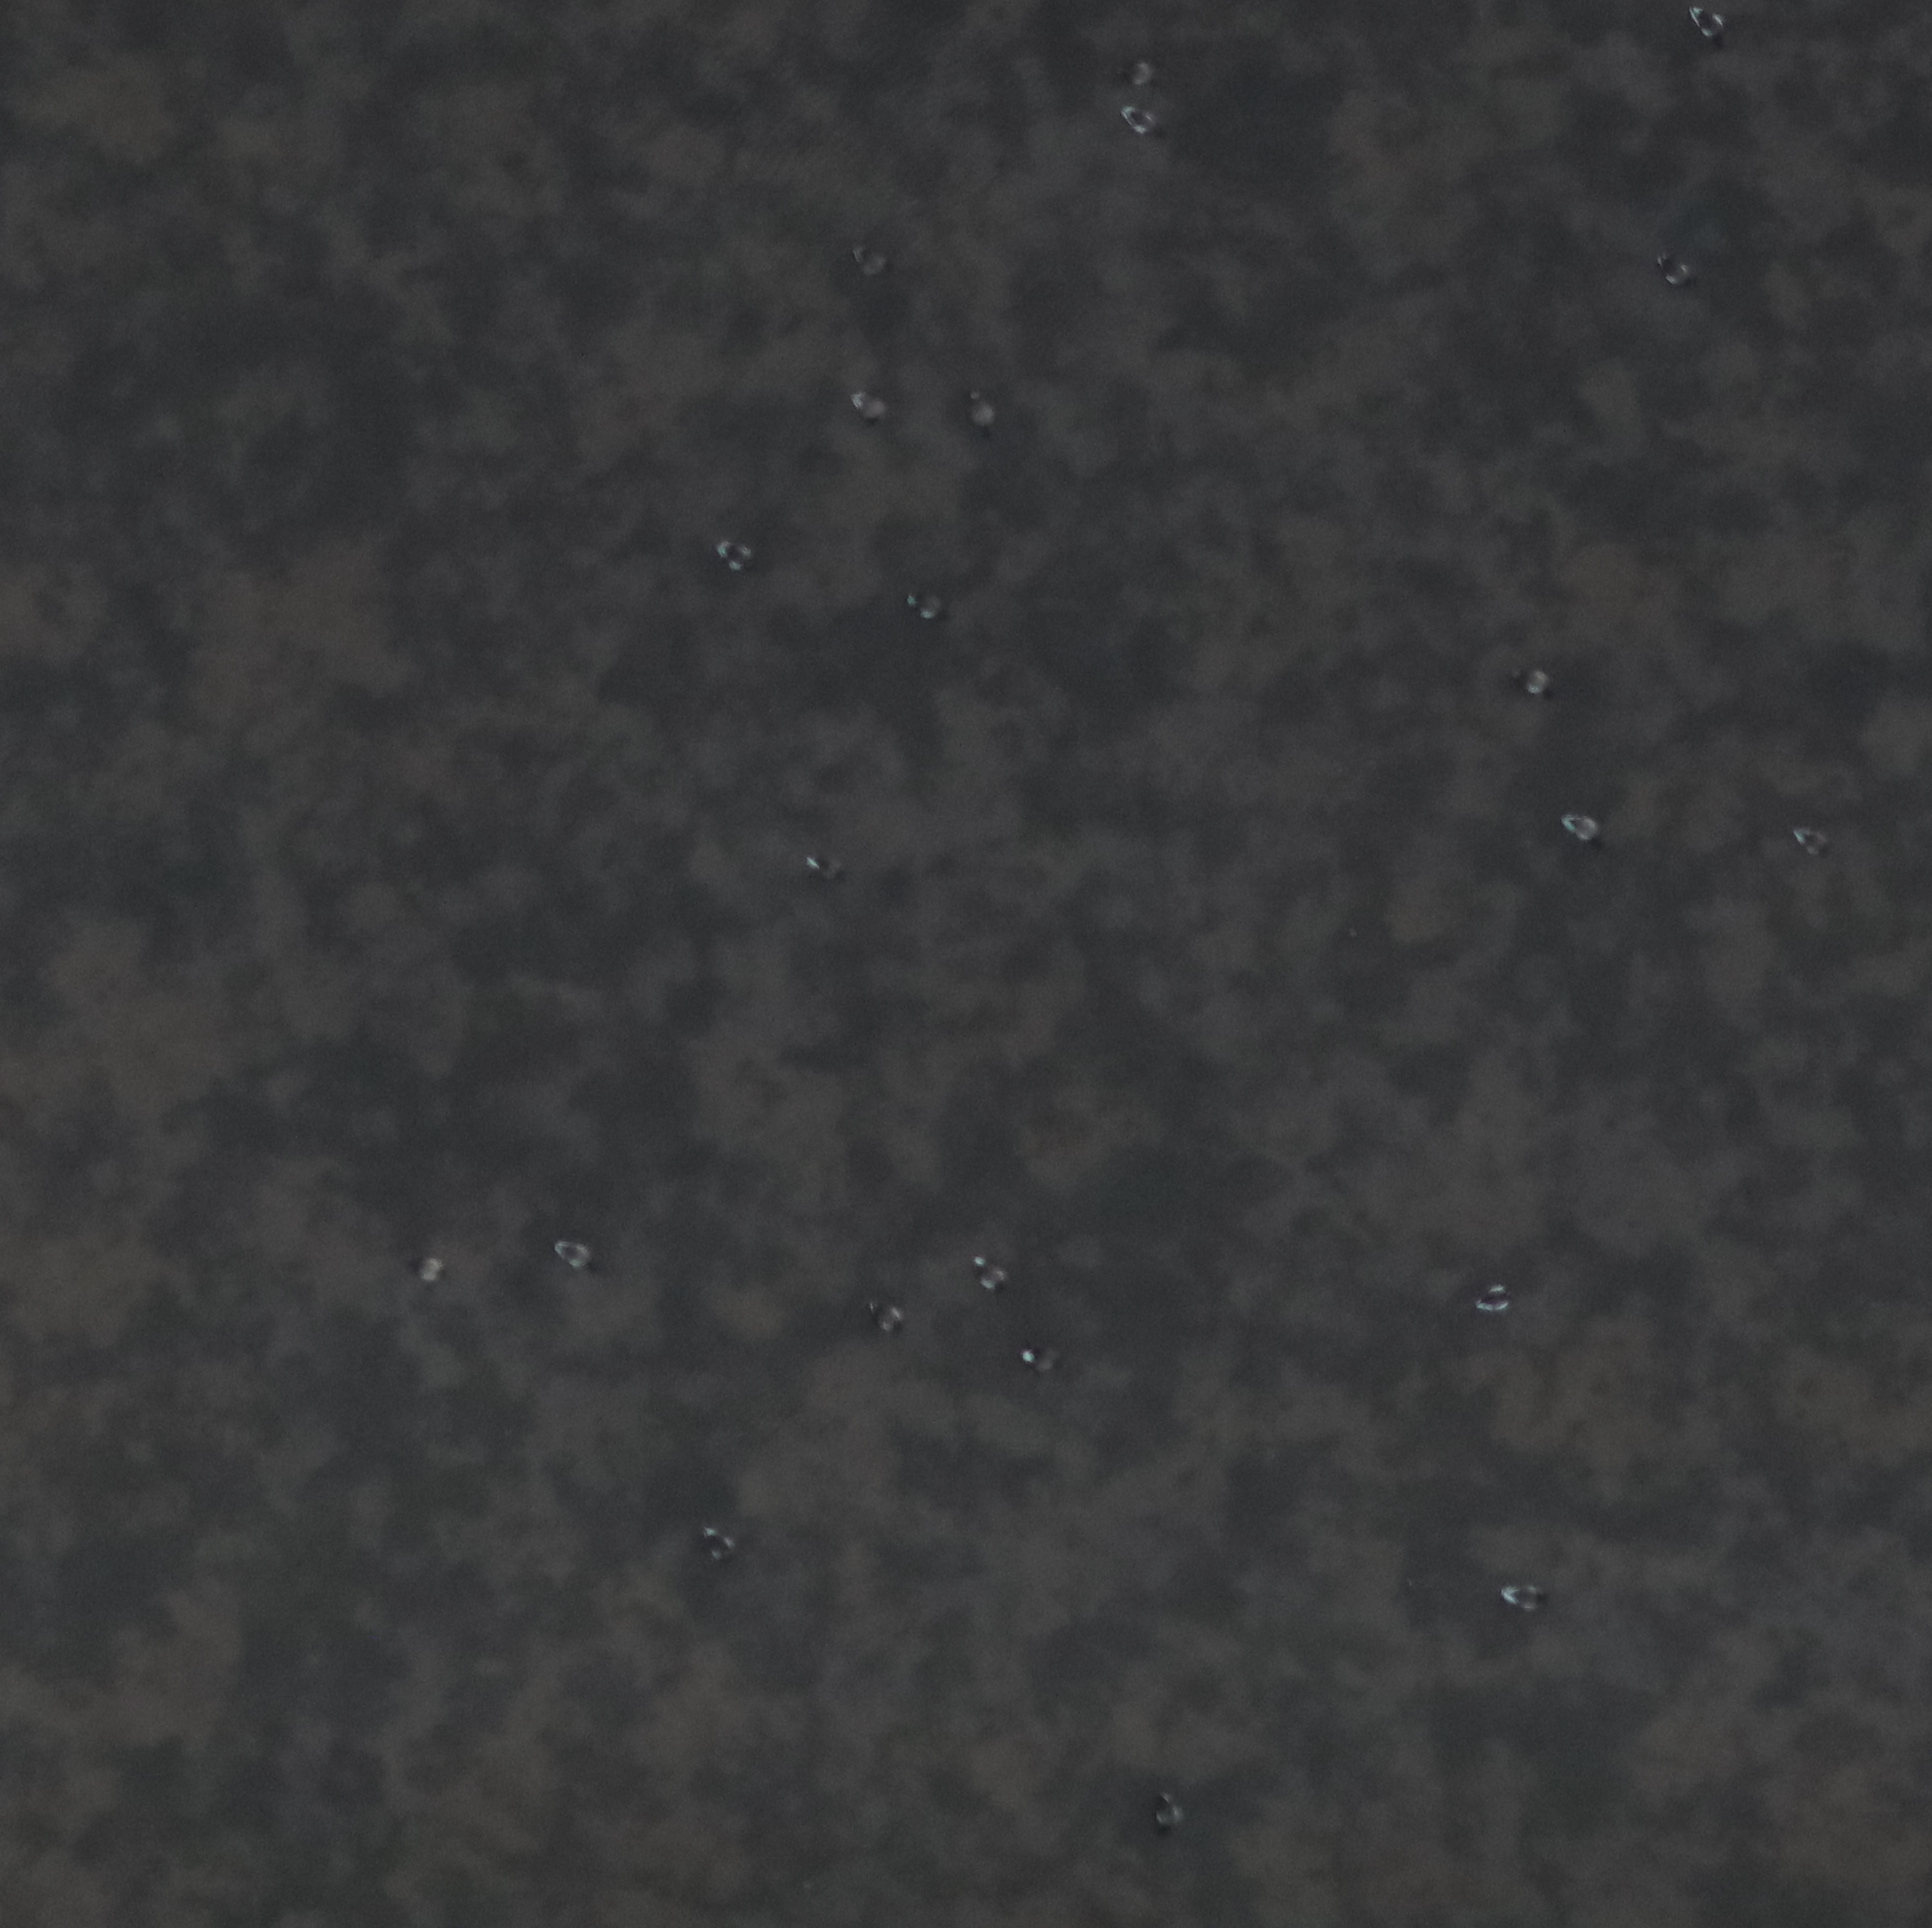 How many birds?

22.